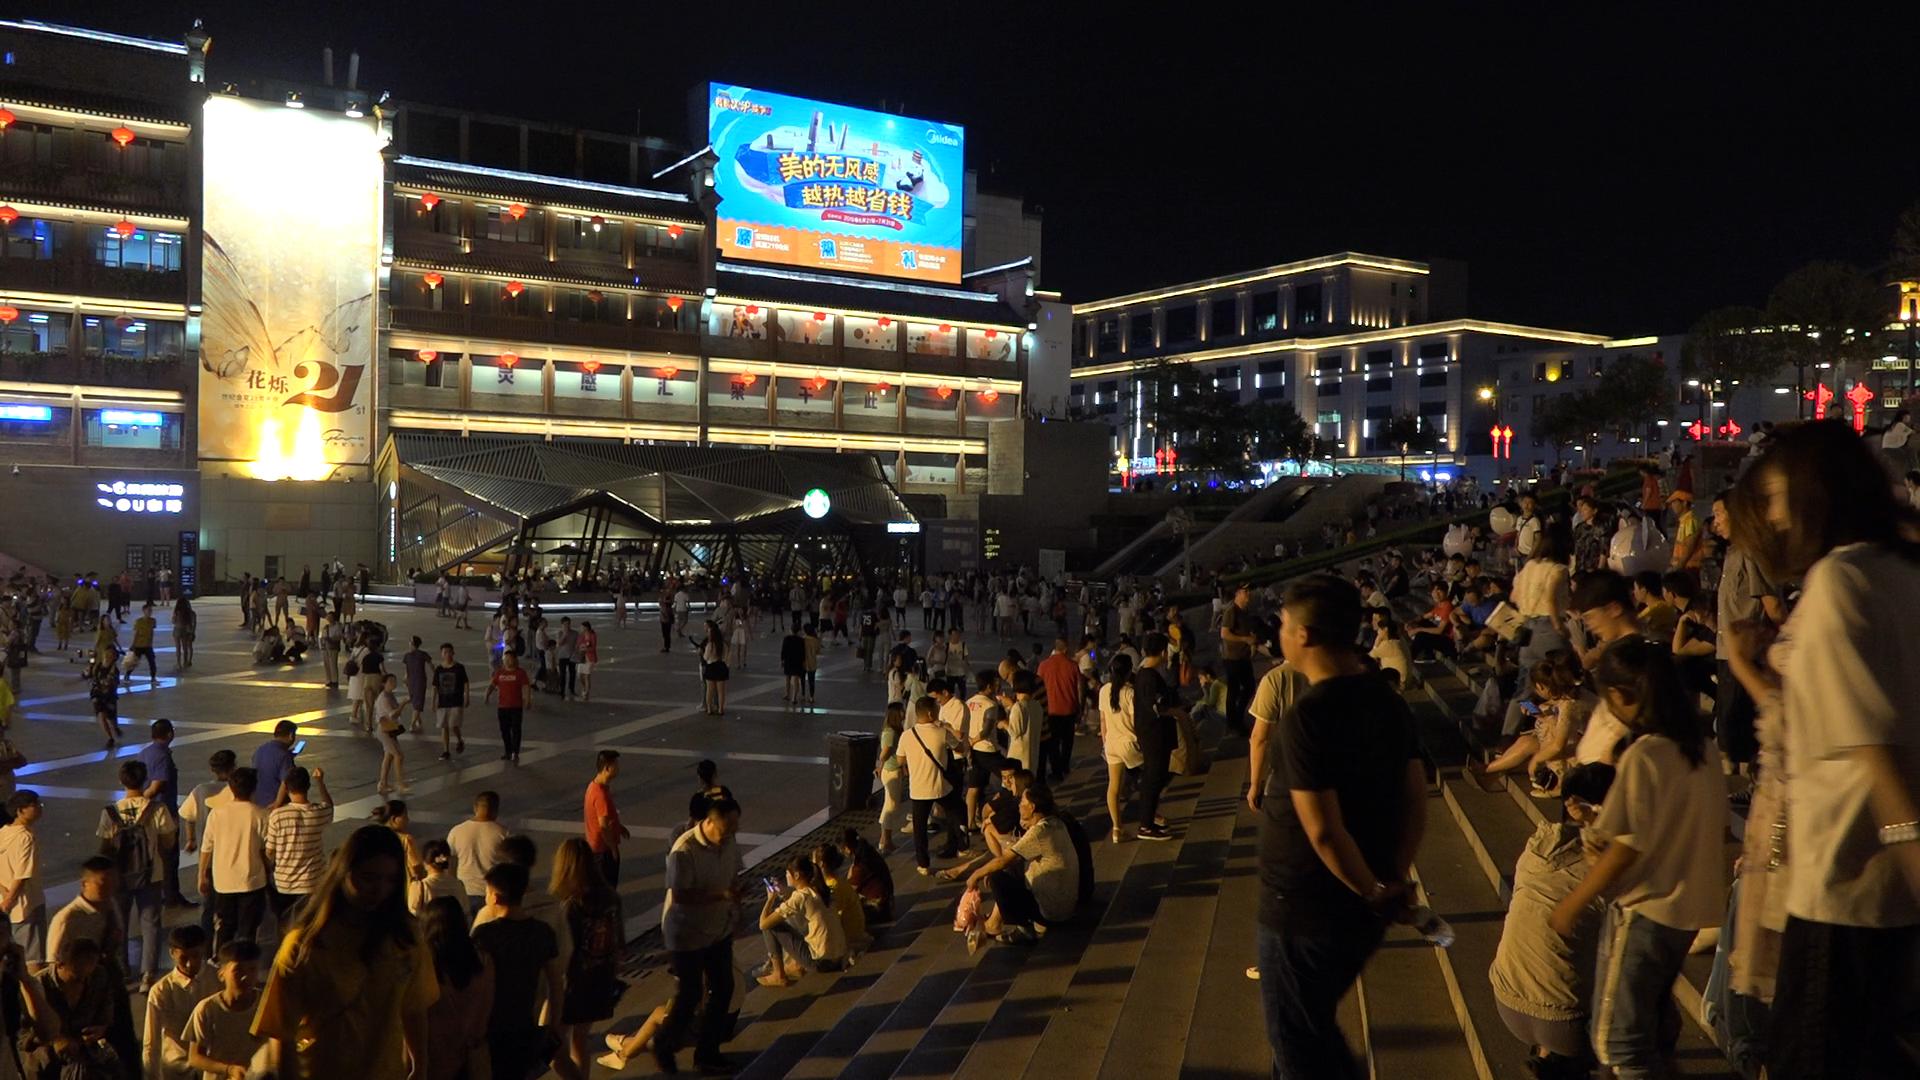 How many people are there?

252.